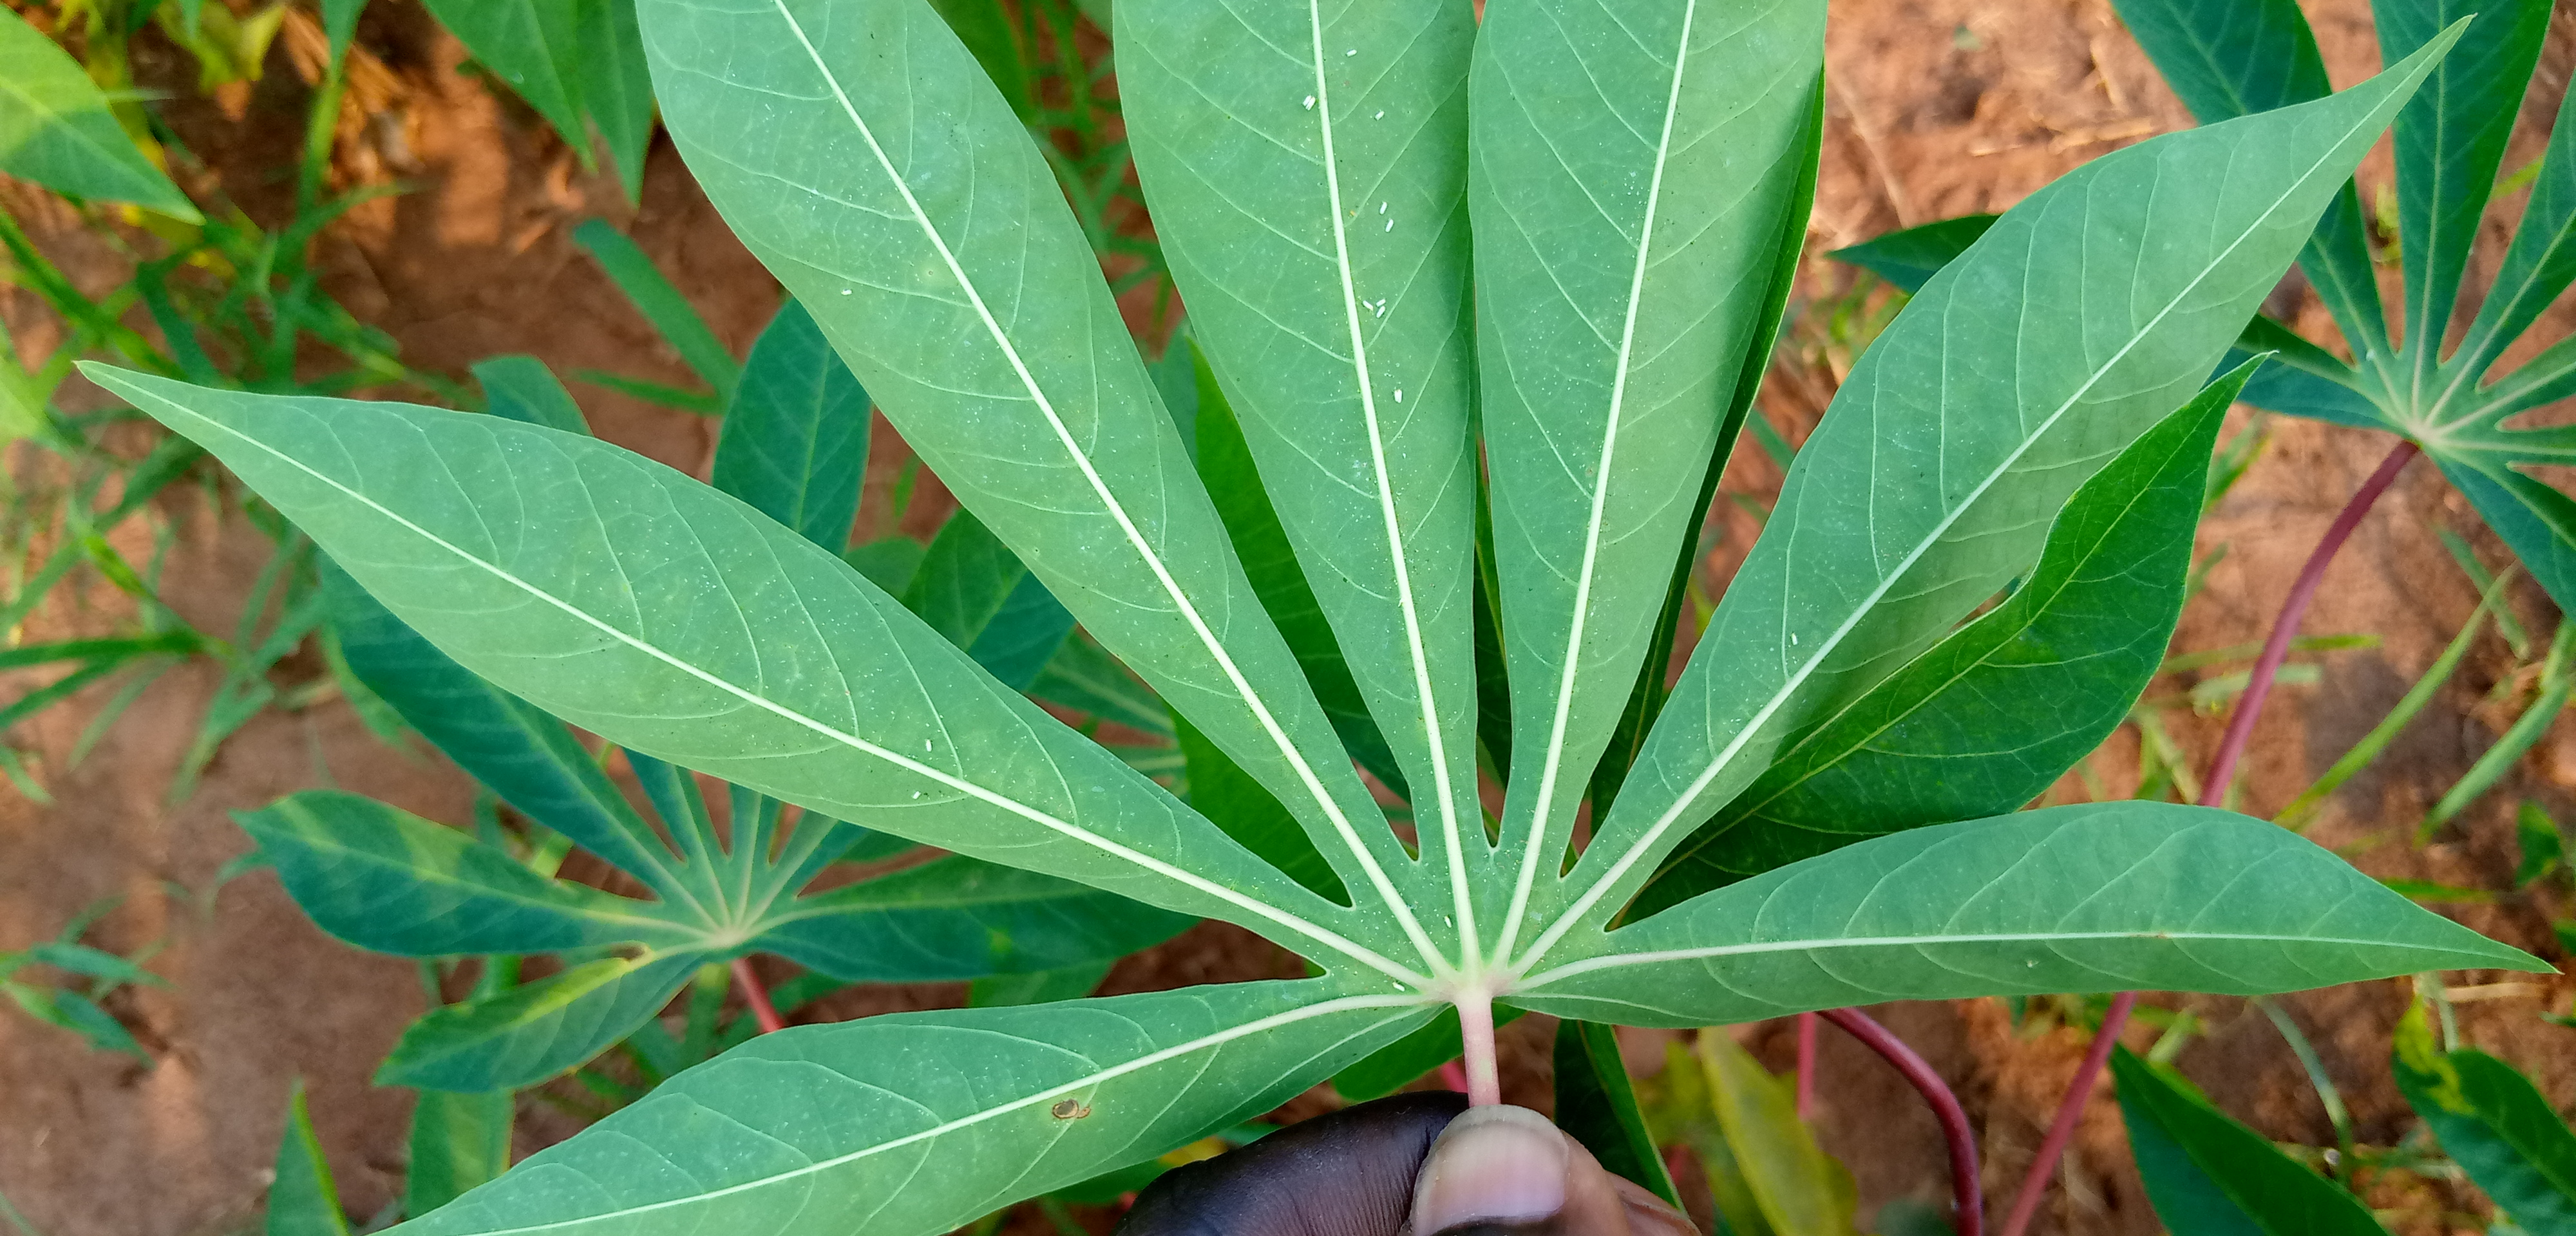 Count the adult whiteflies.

16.